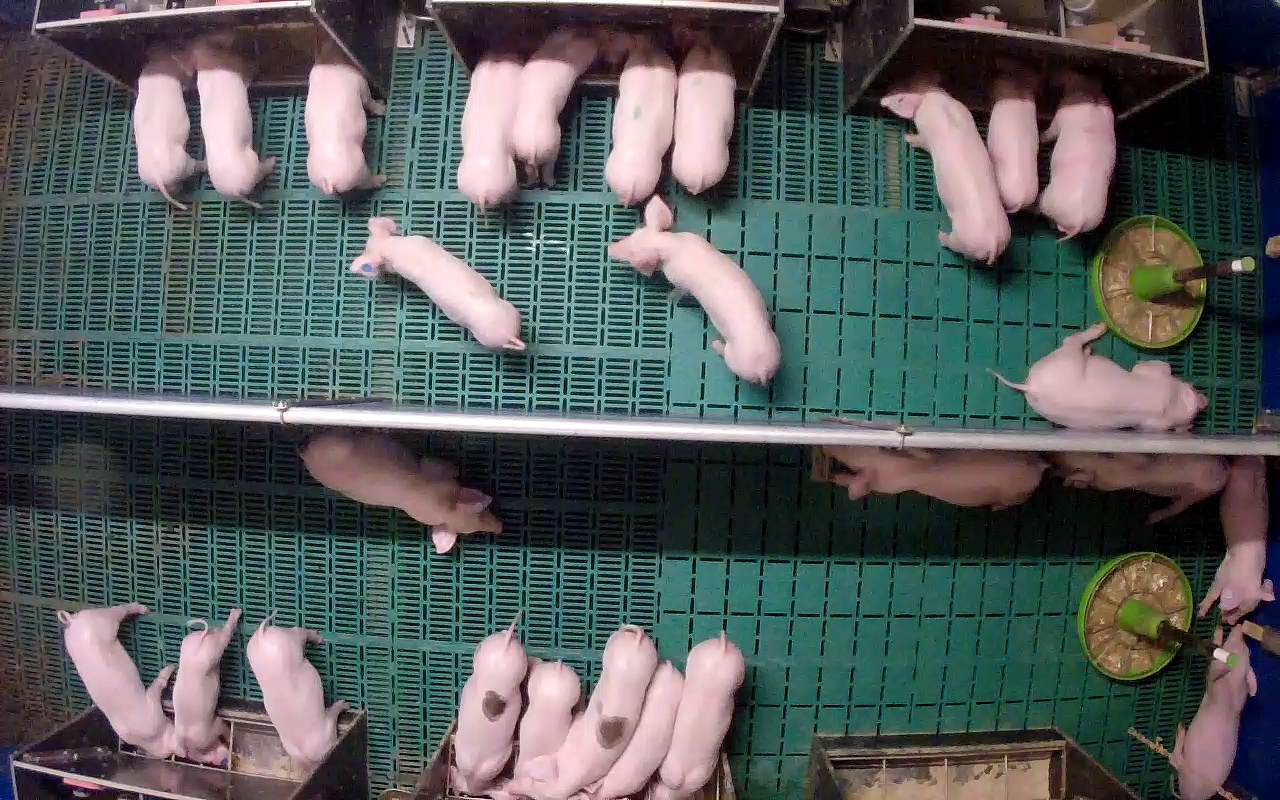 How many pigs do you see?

26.